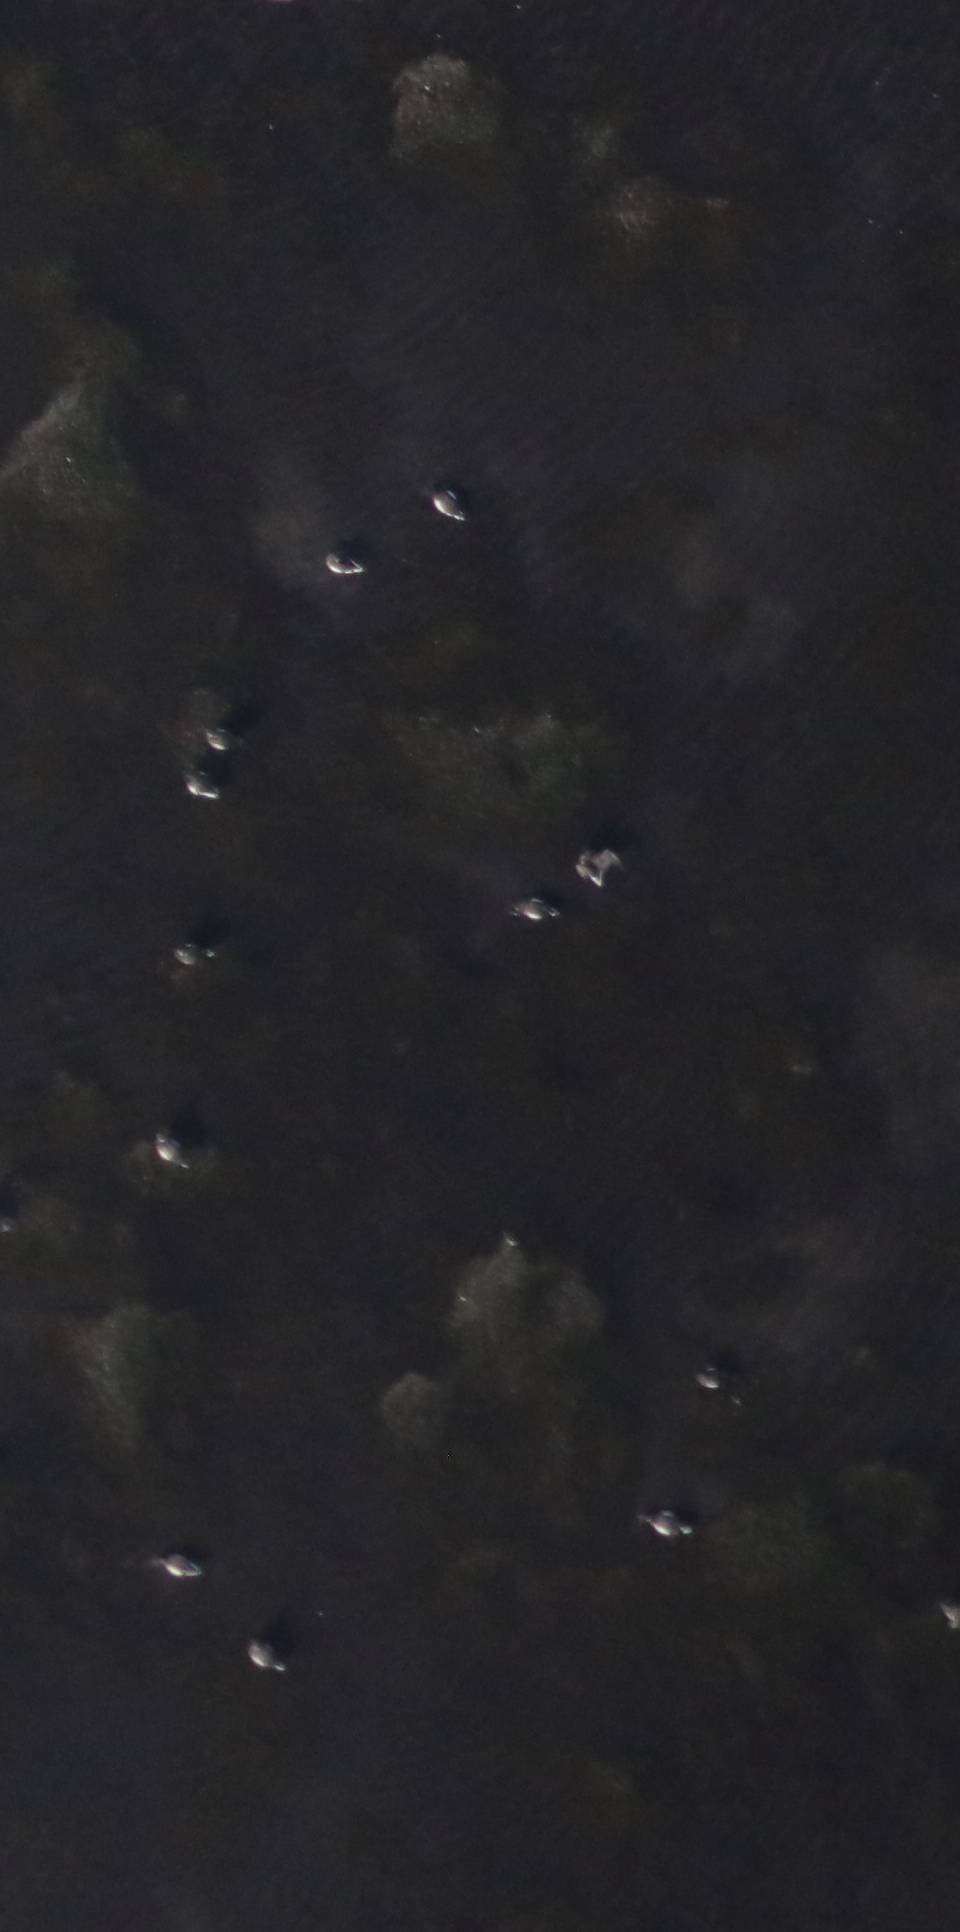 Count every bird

12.